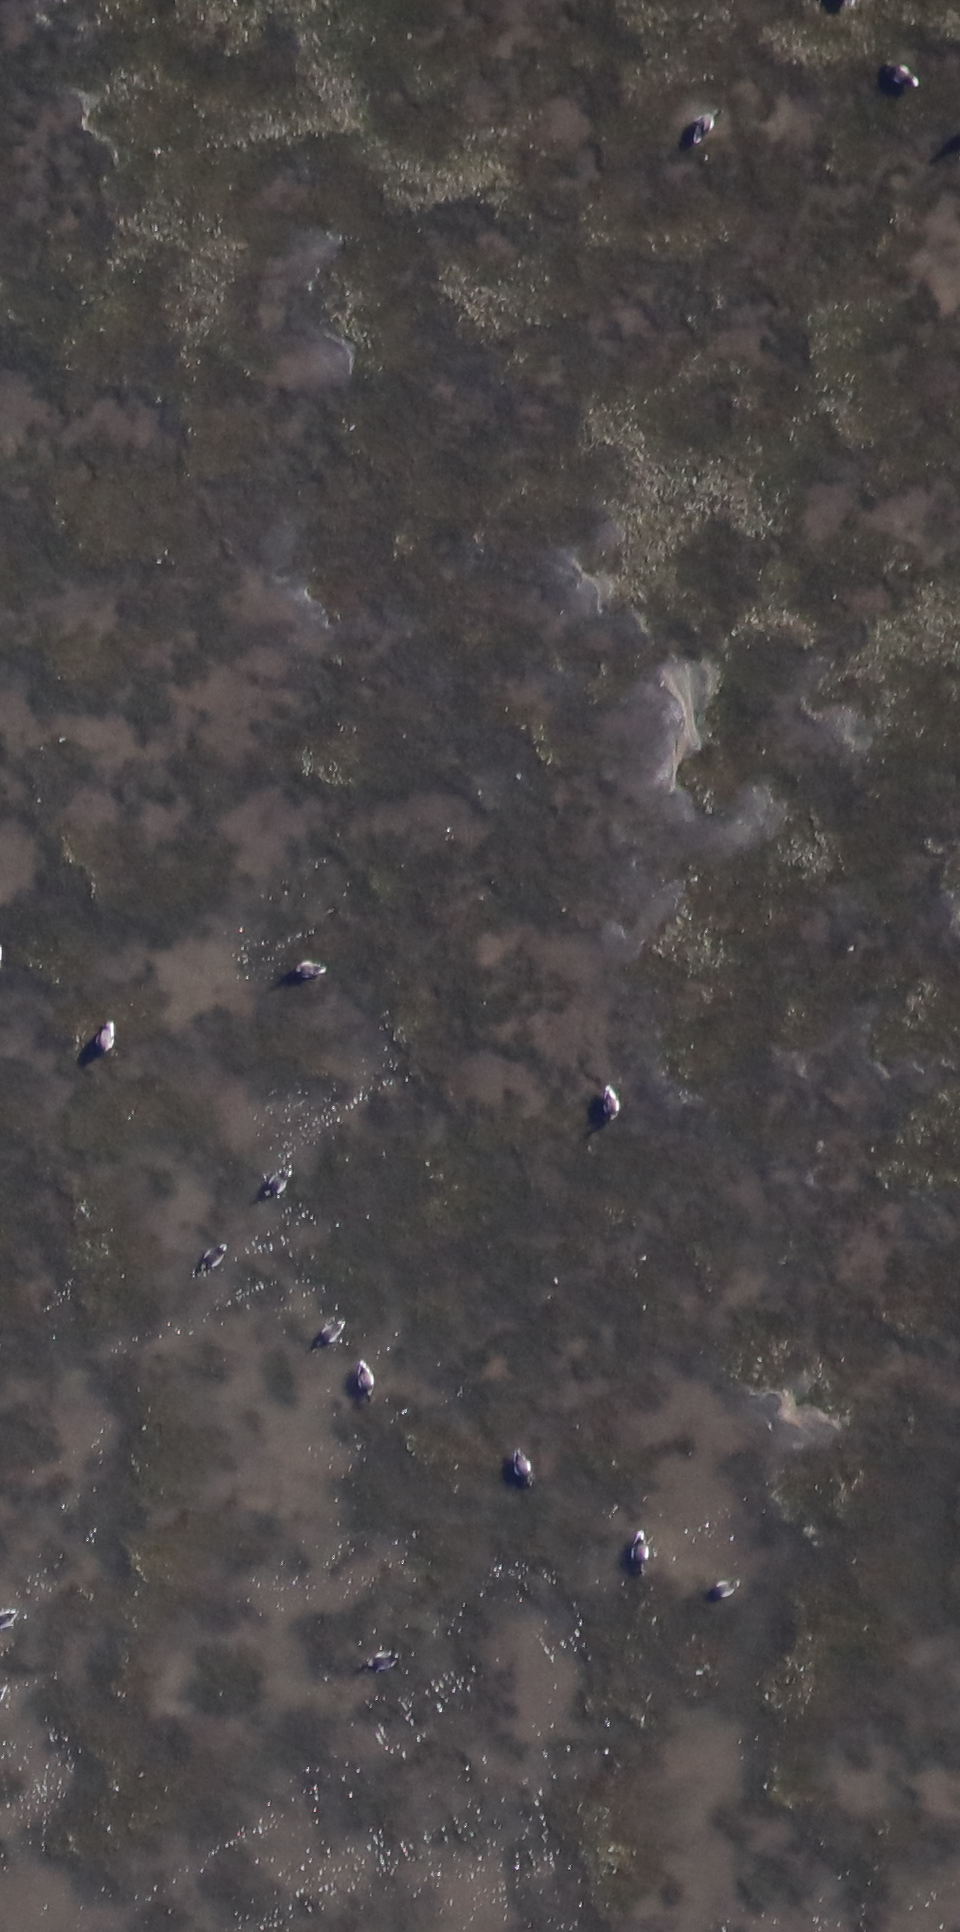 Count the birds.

14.